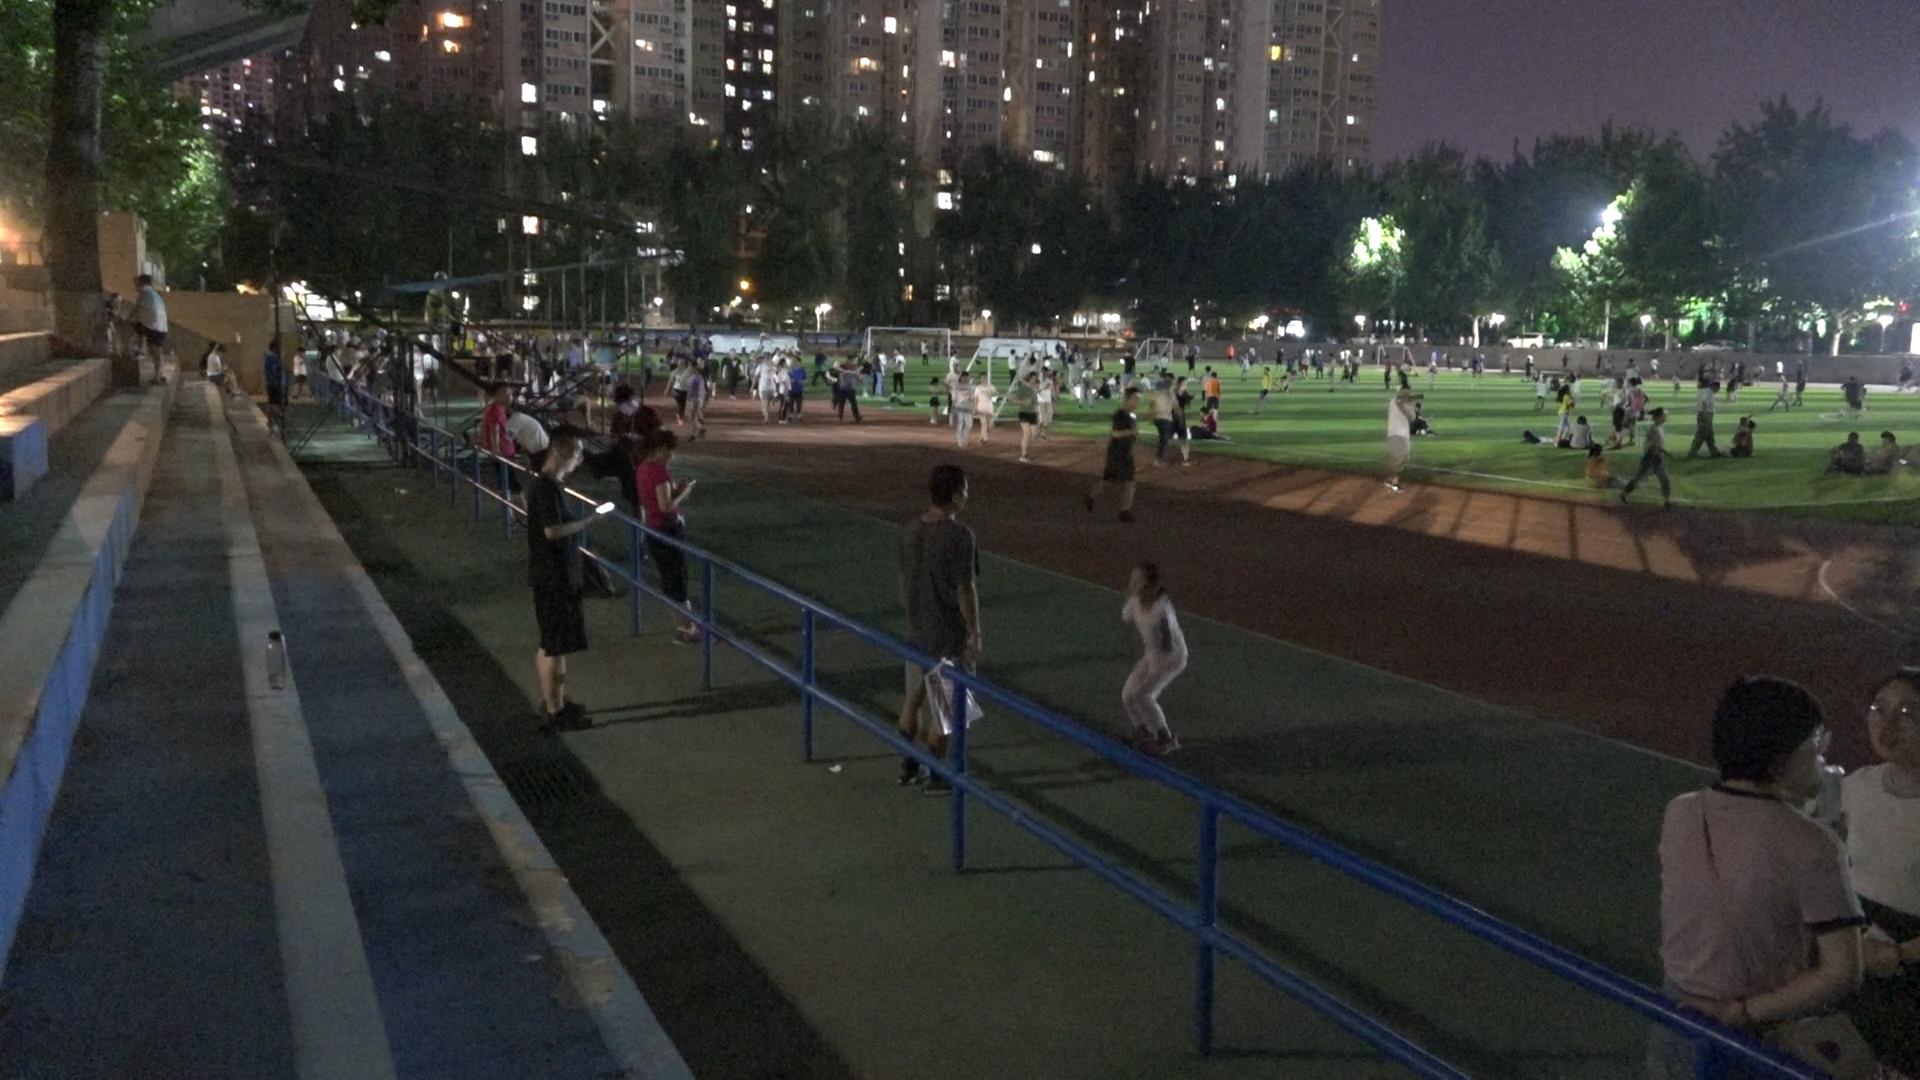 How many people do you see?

191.